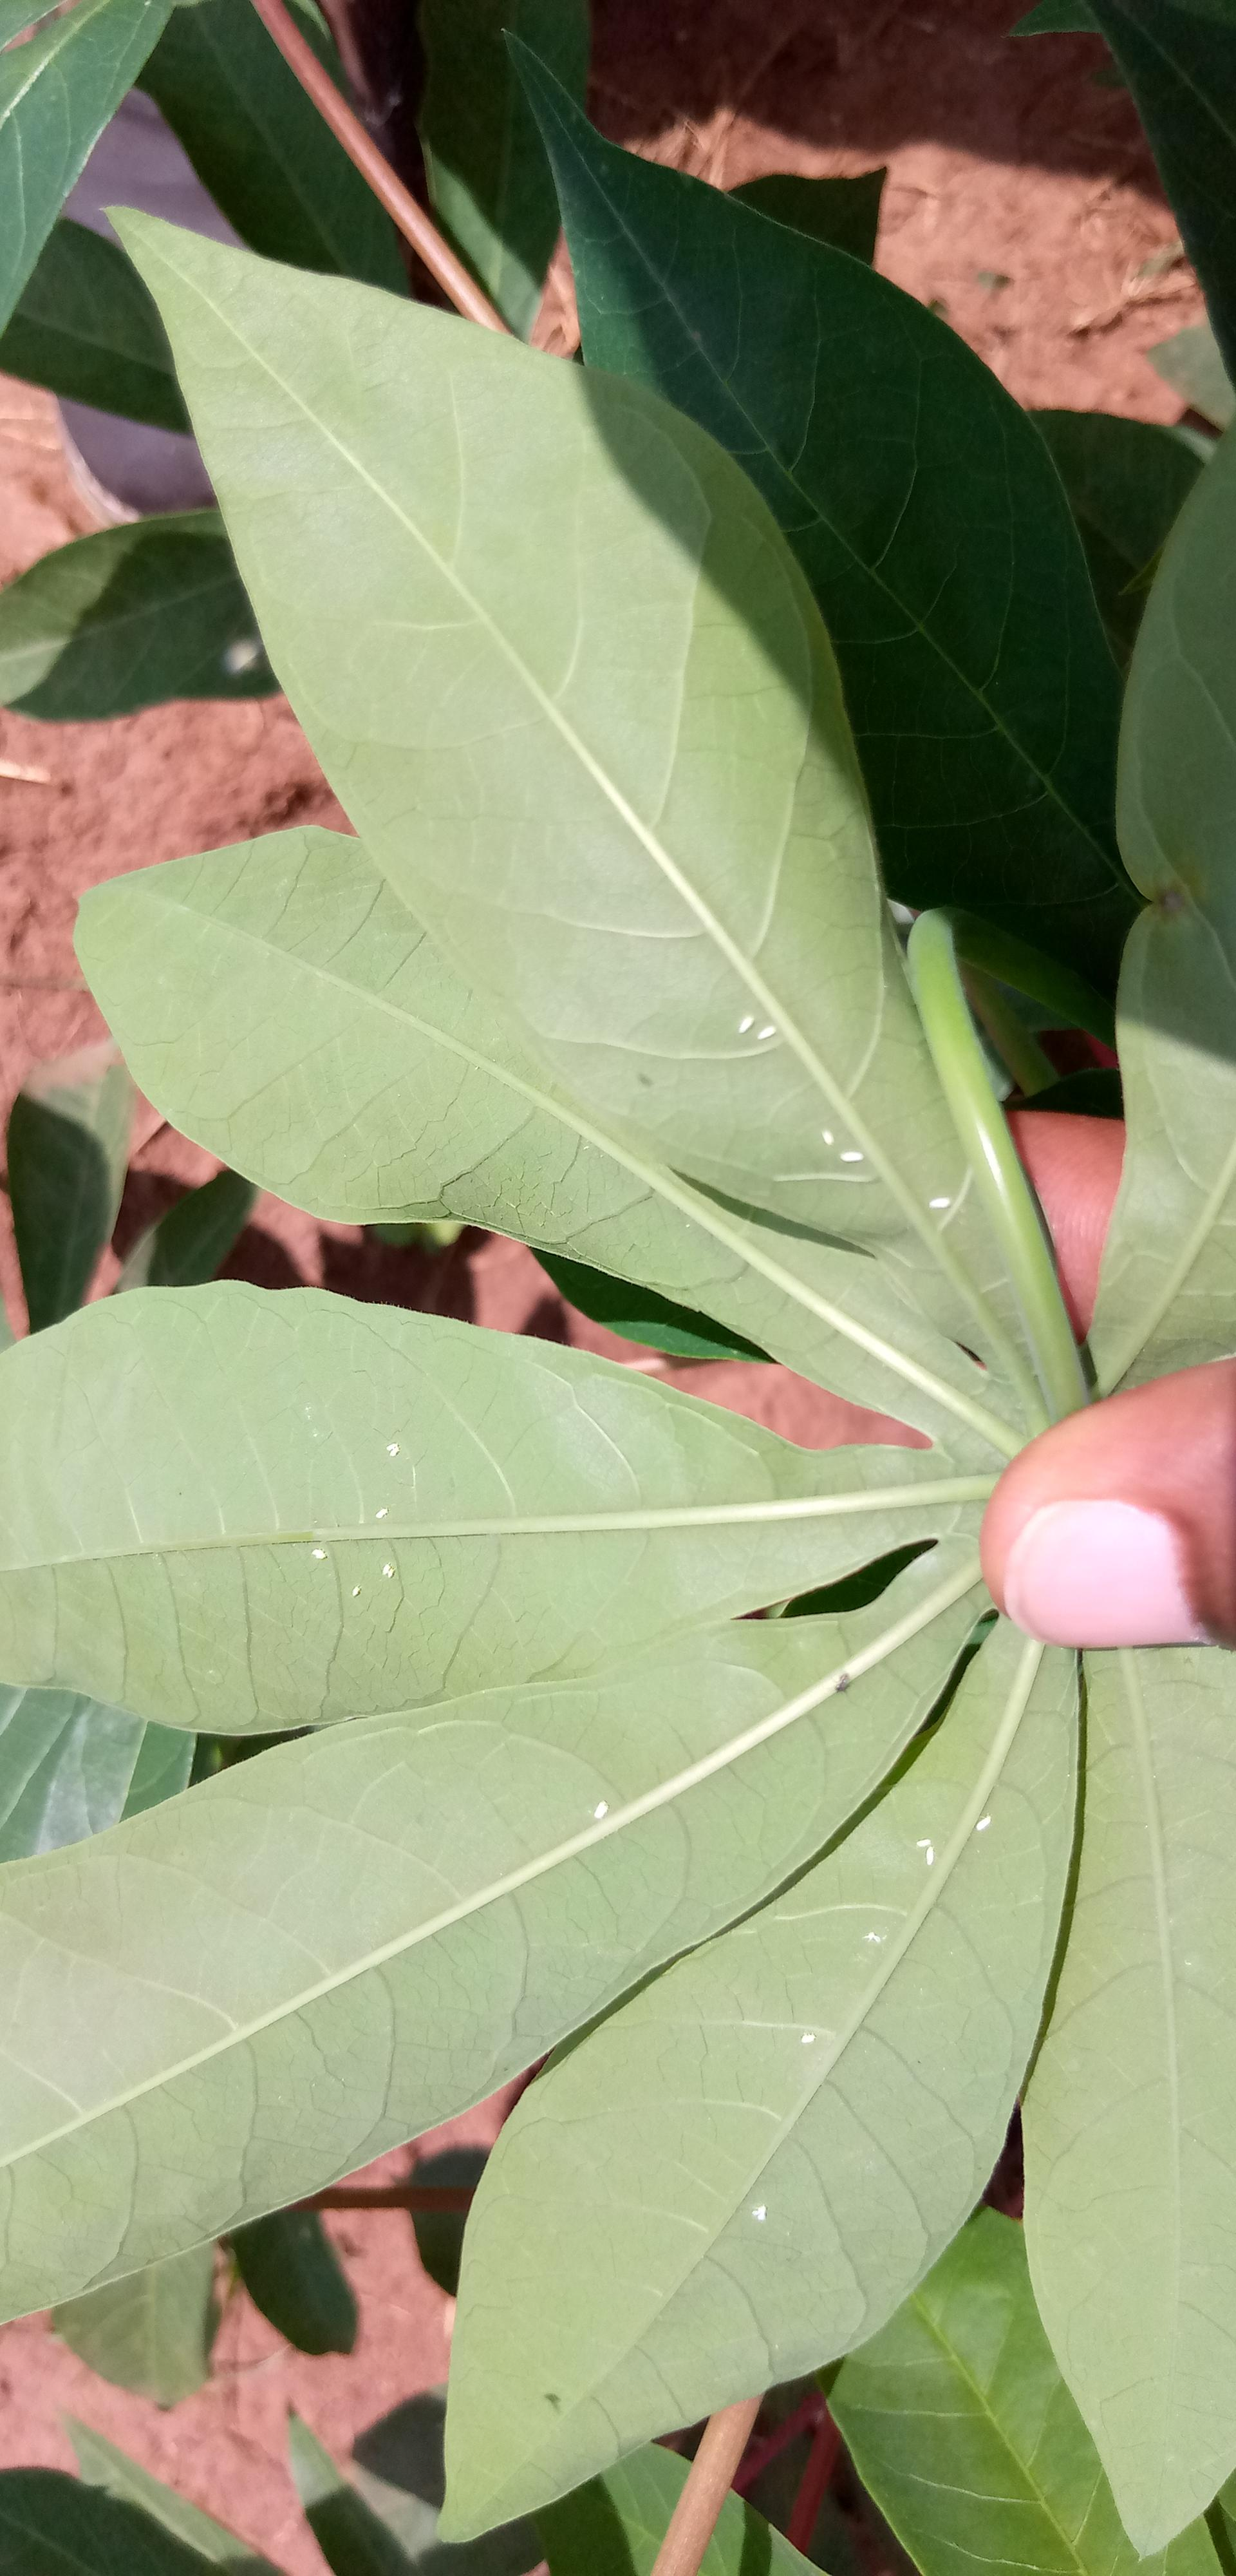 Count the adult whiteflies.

14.